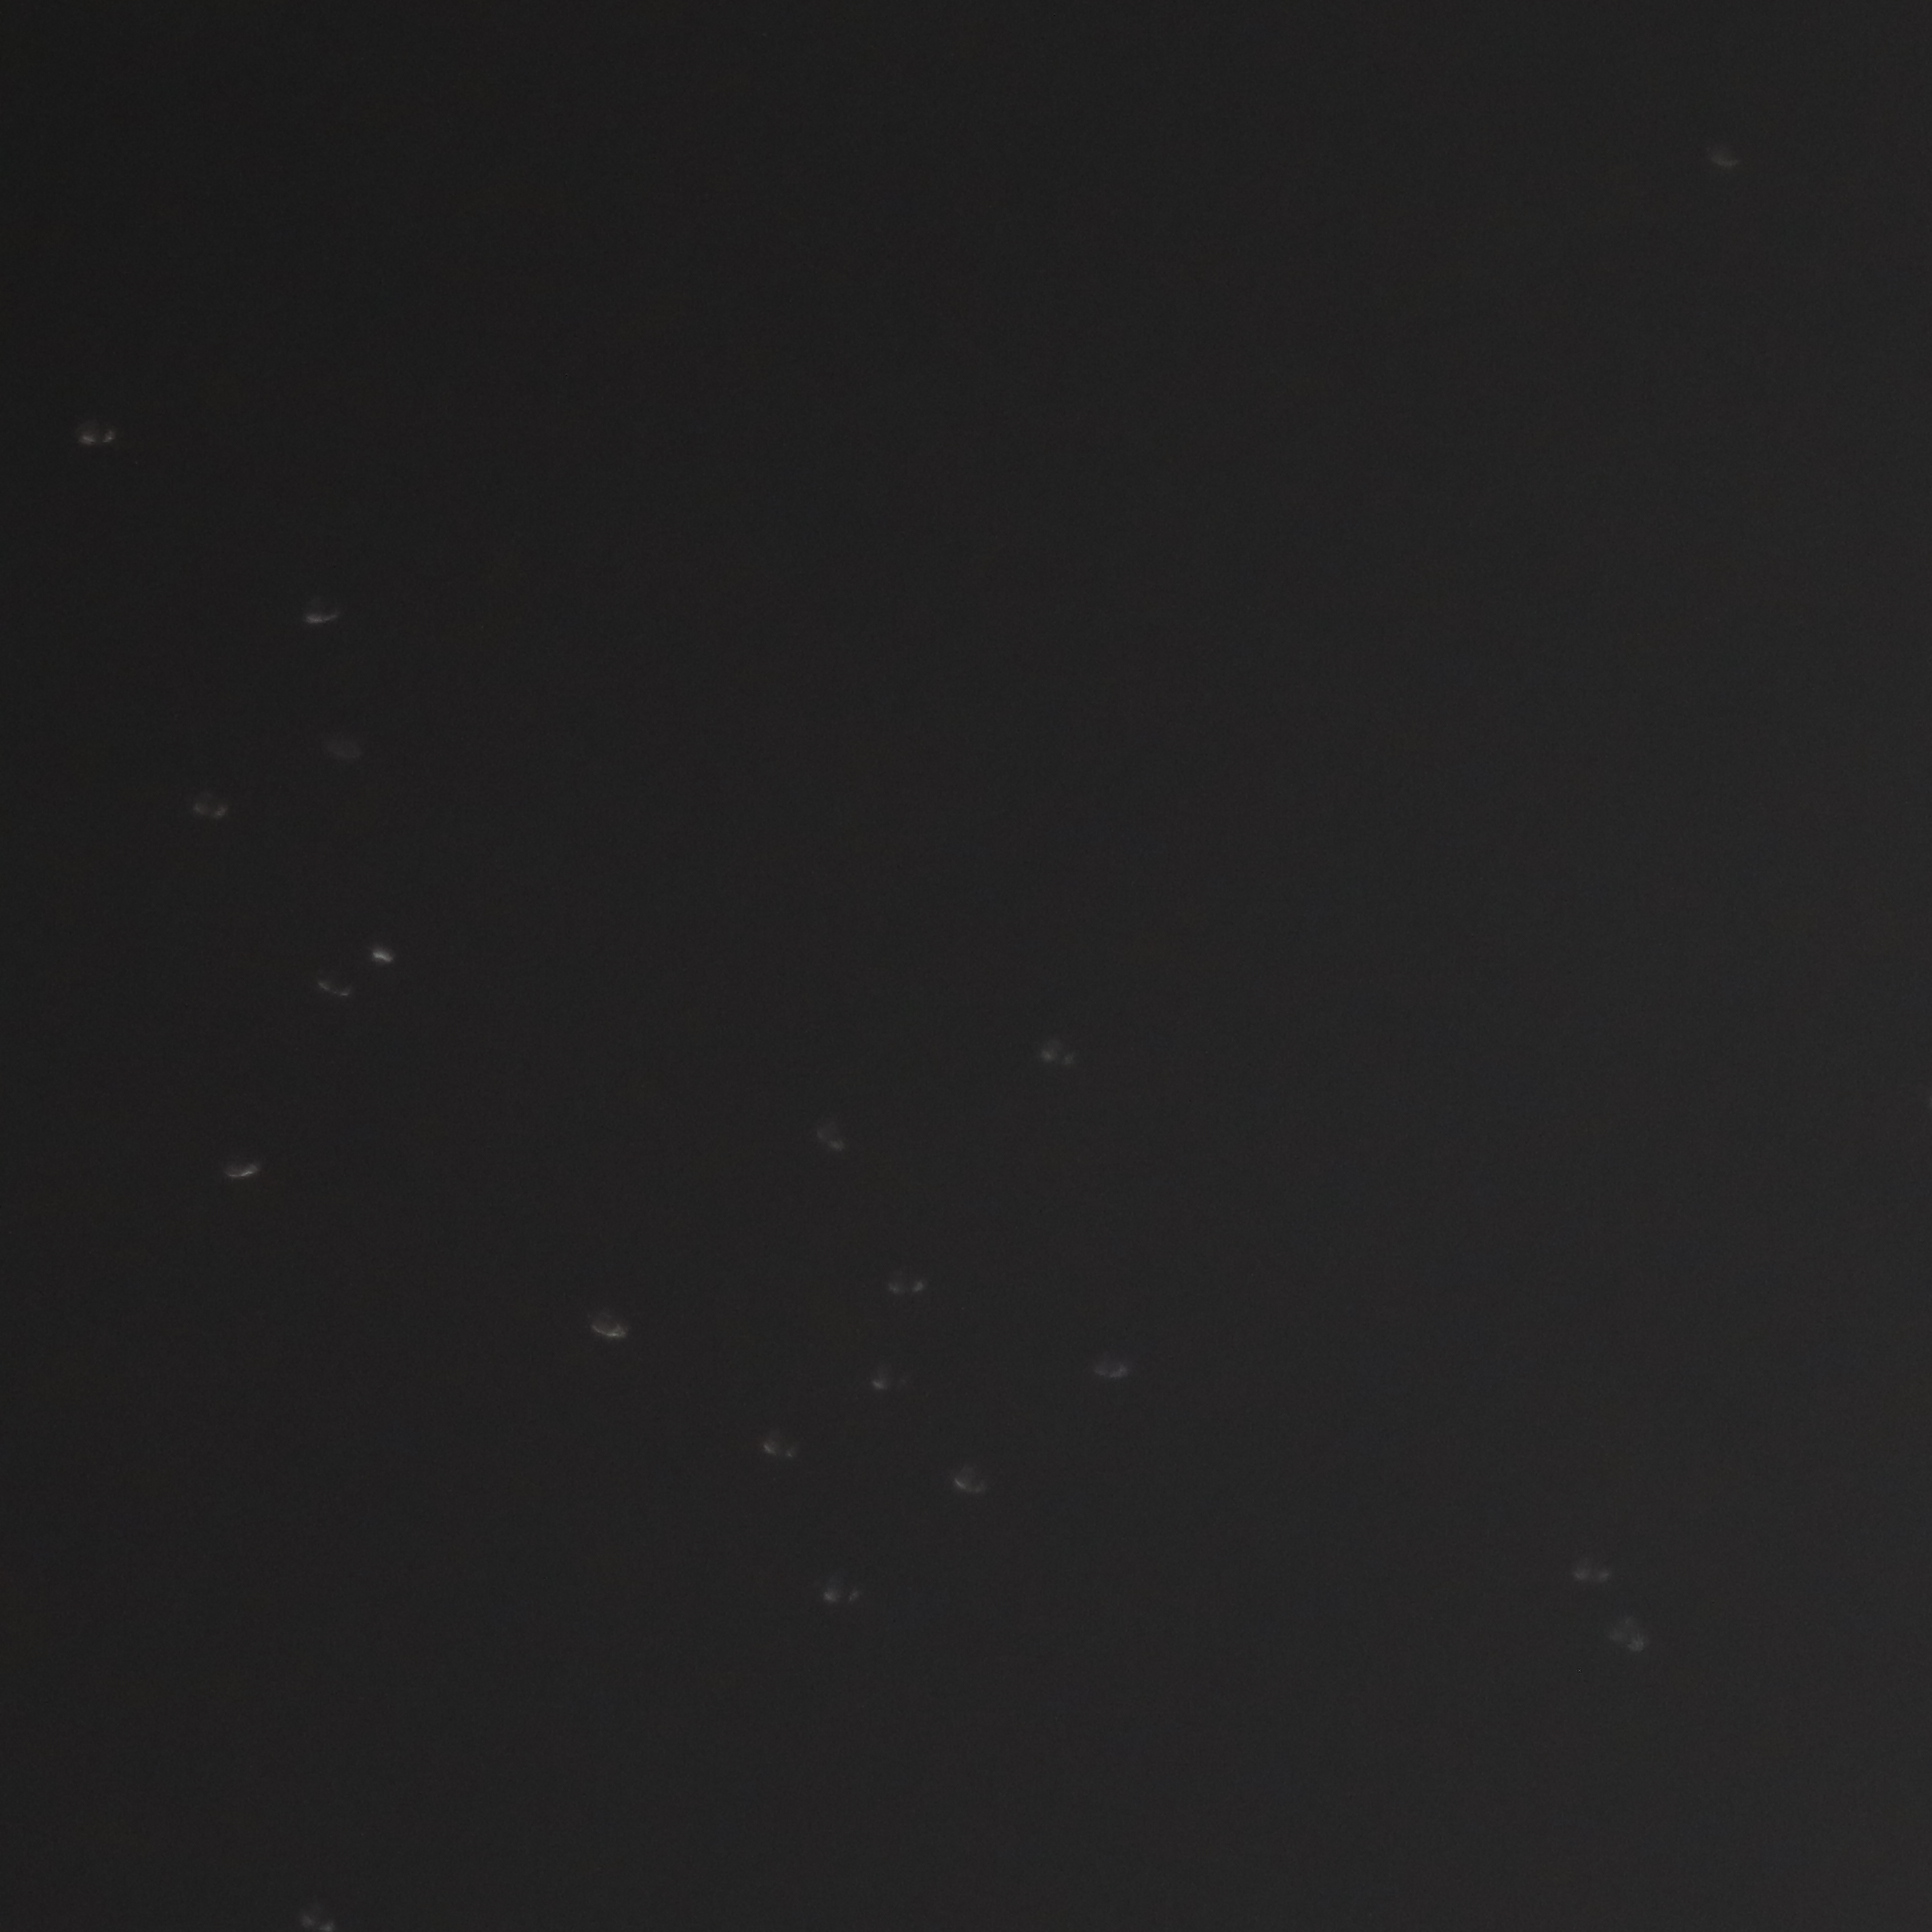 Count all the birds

20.